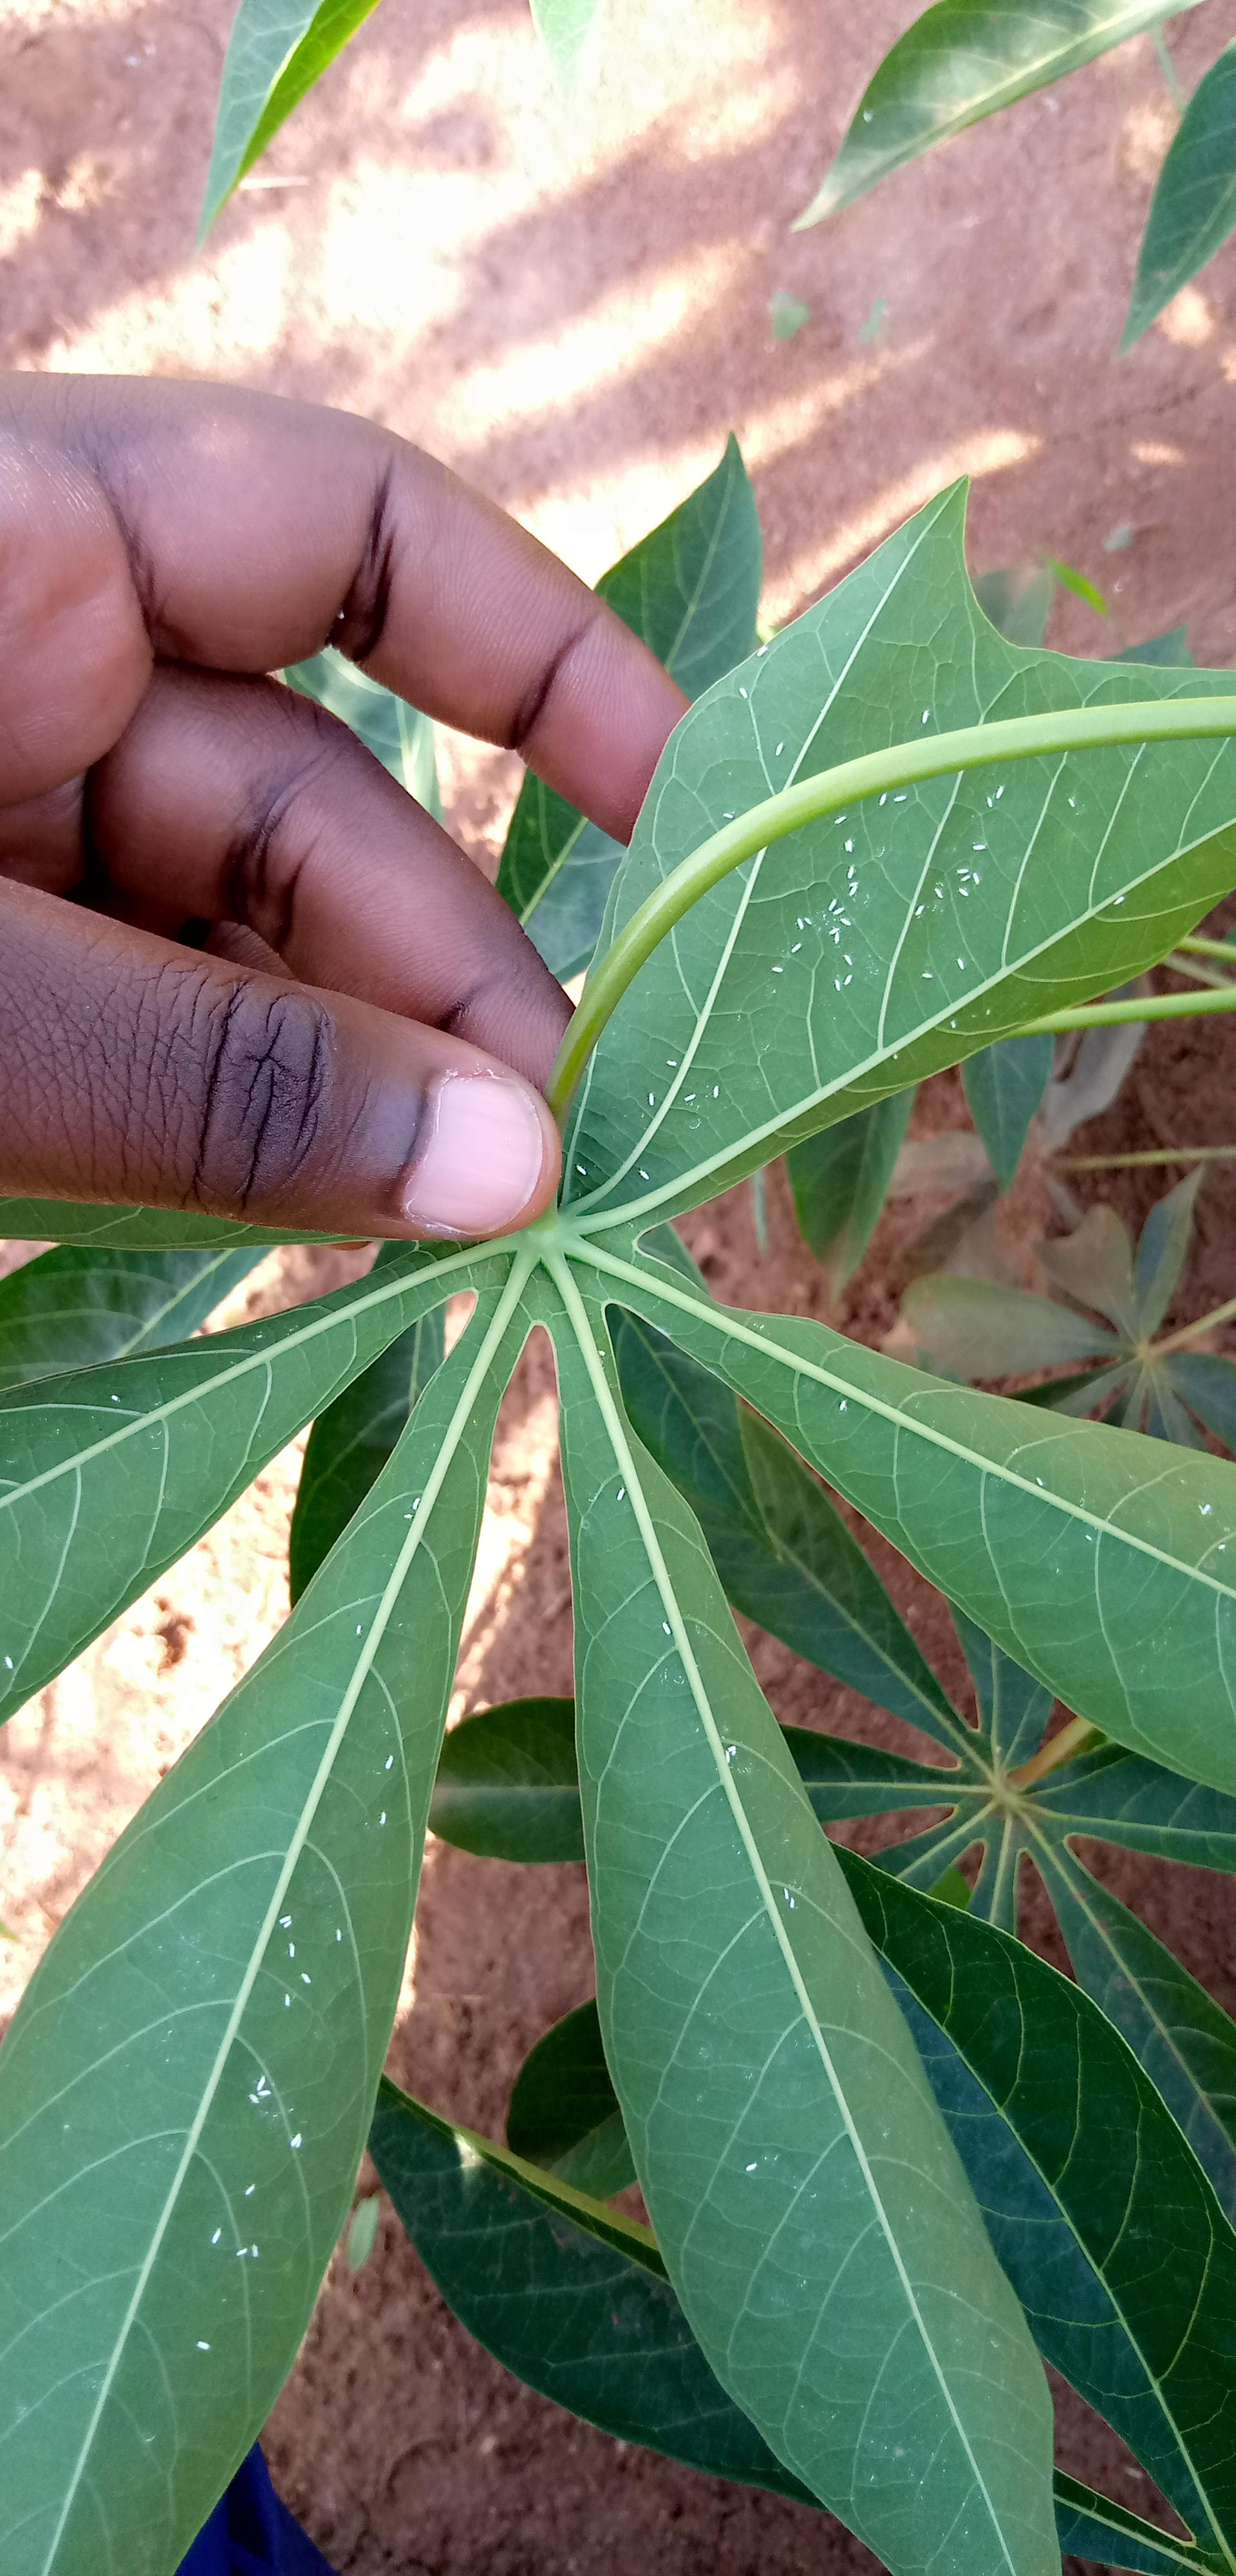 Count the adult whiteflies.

83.